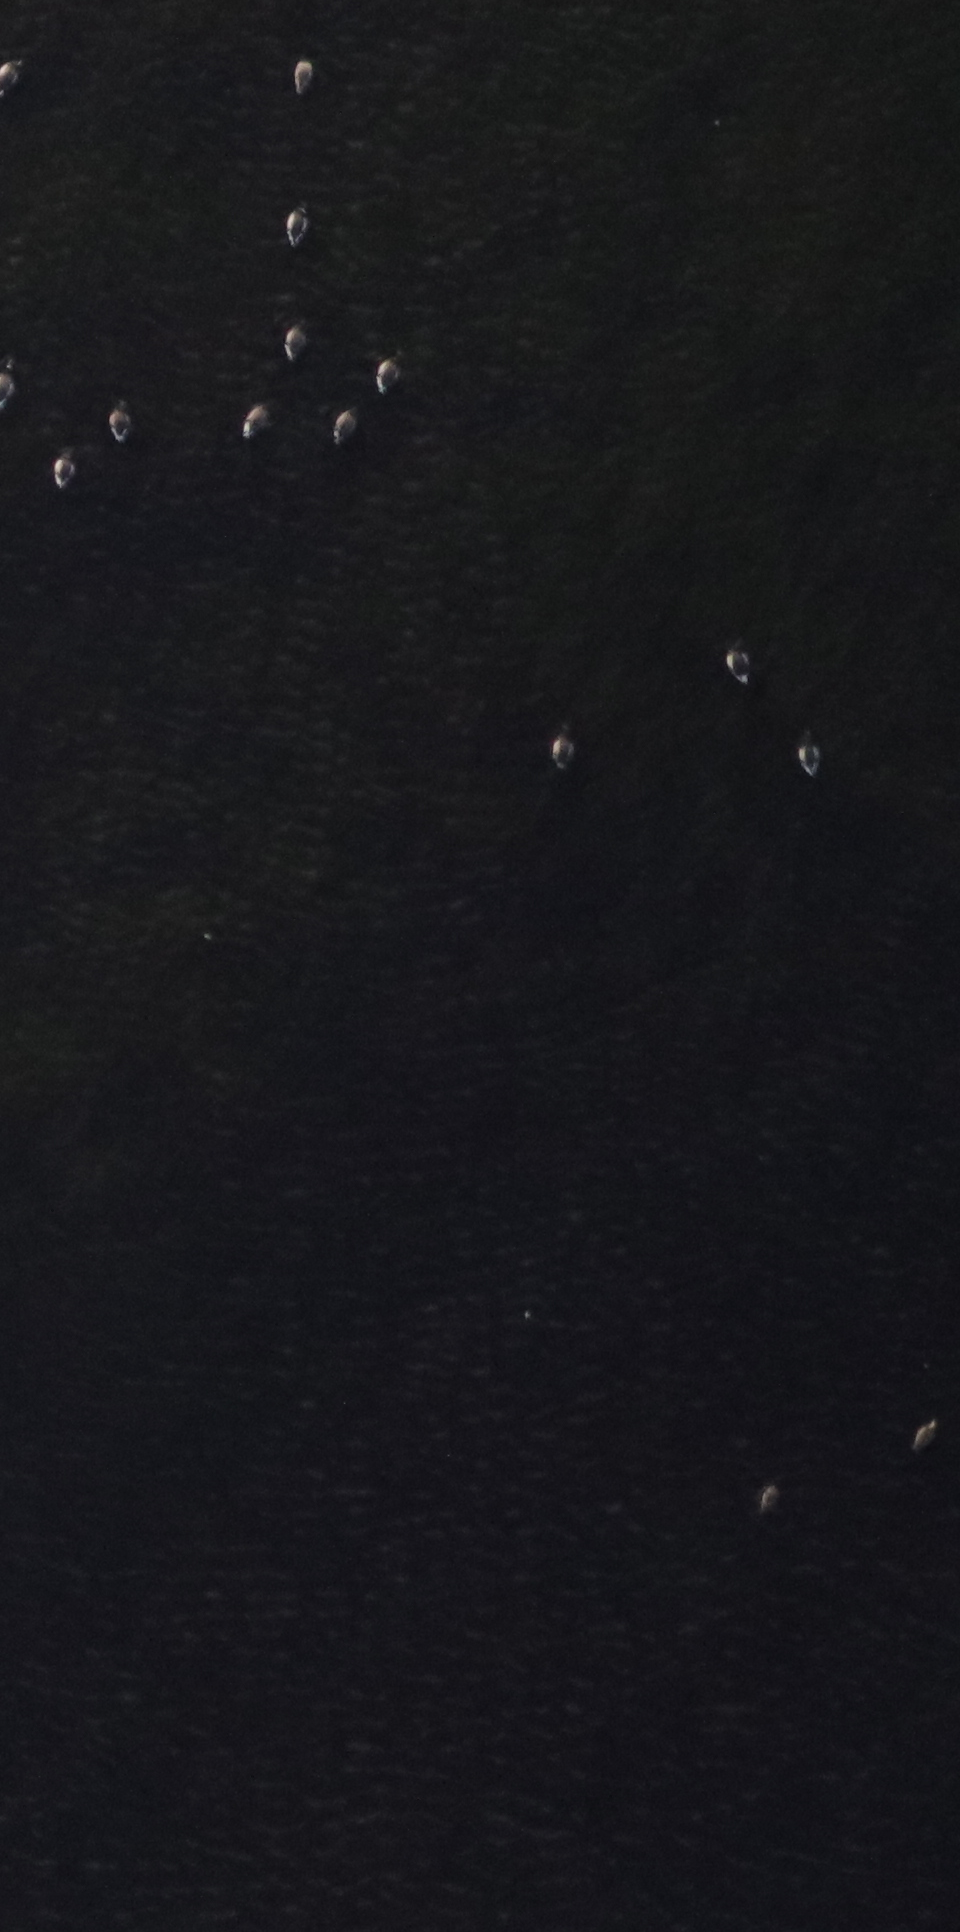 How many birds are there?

15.